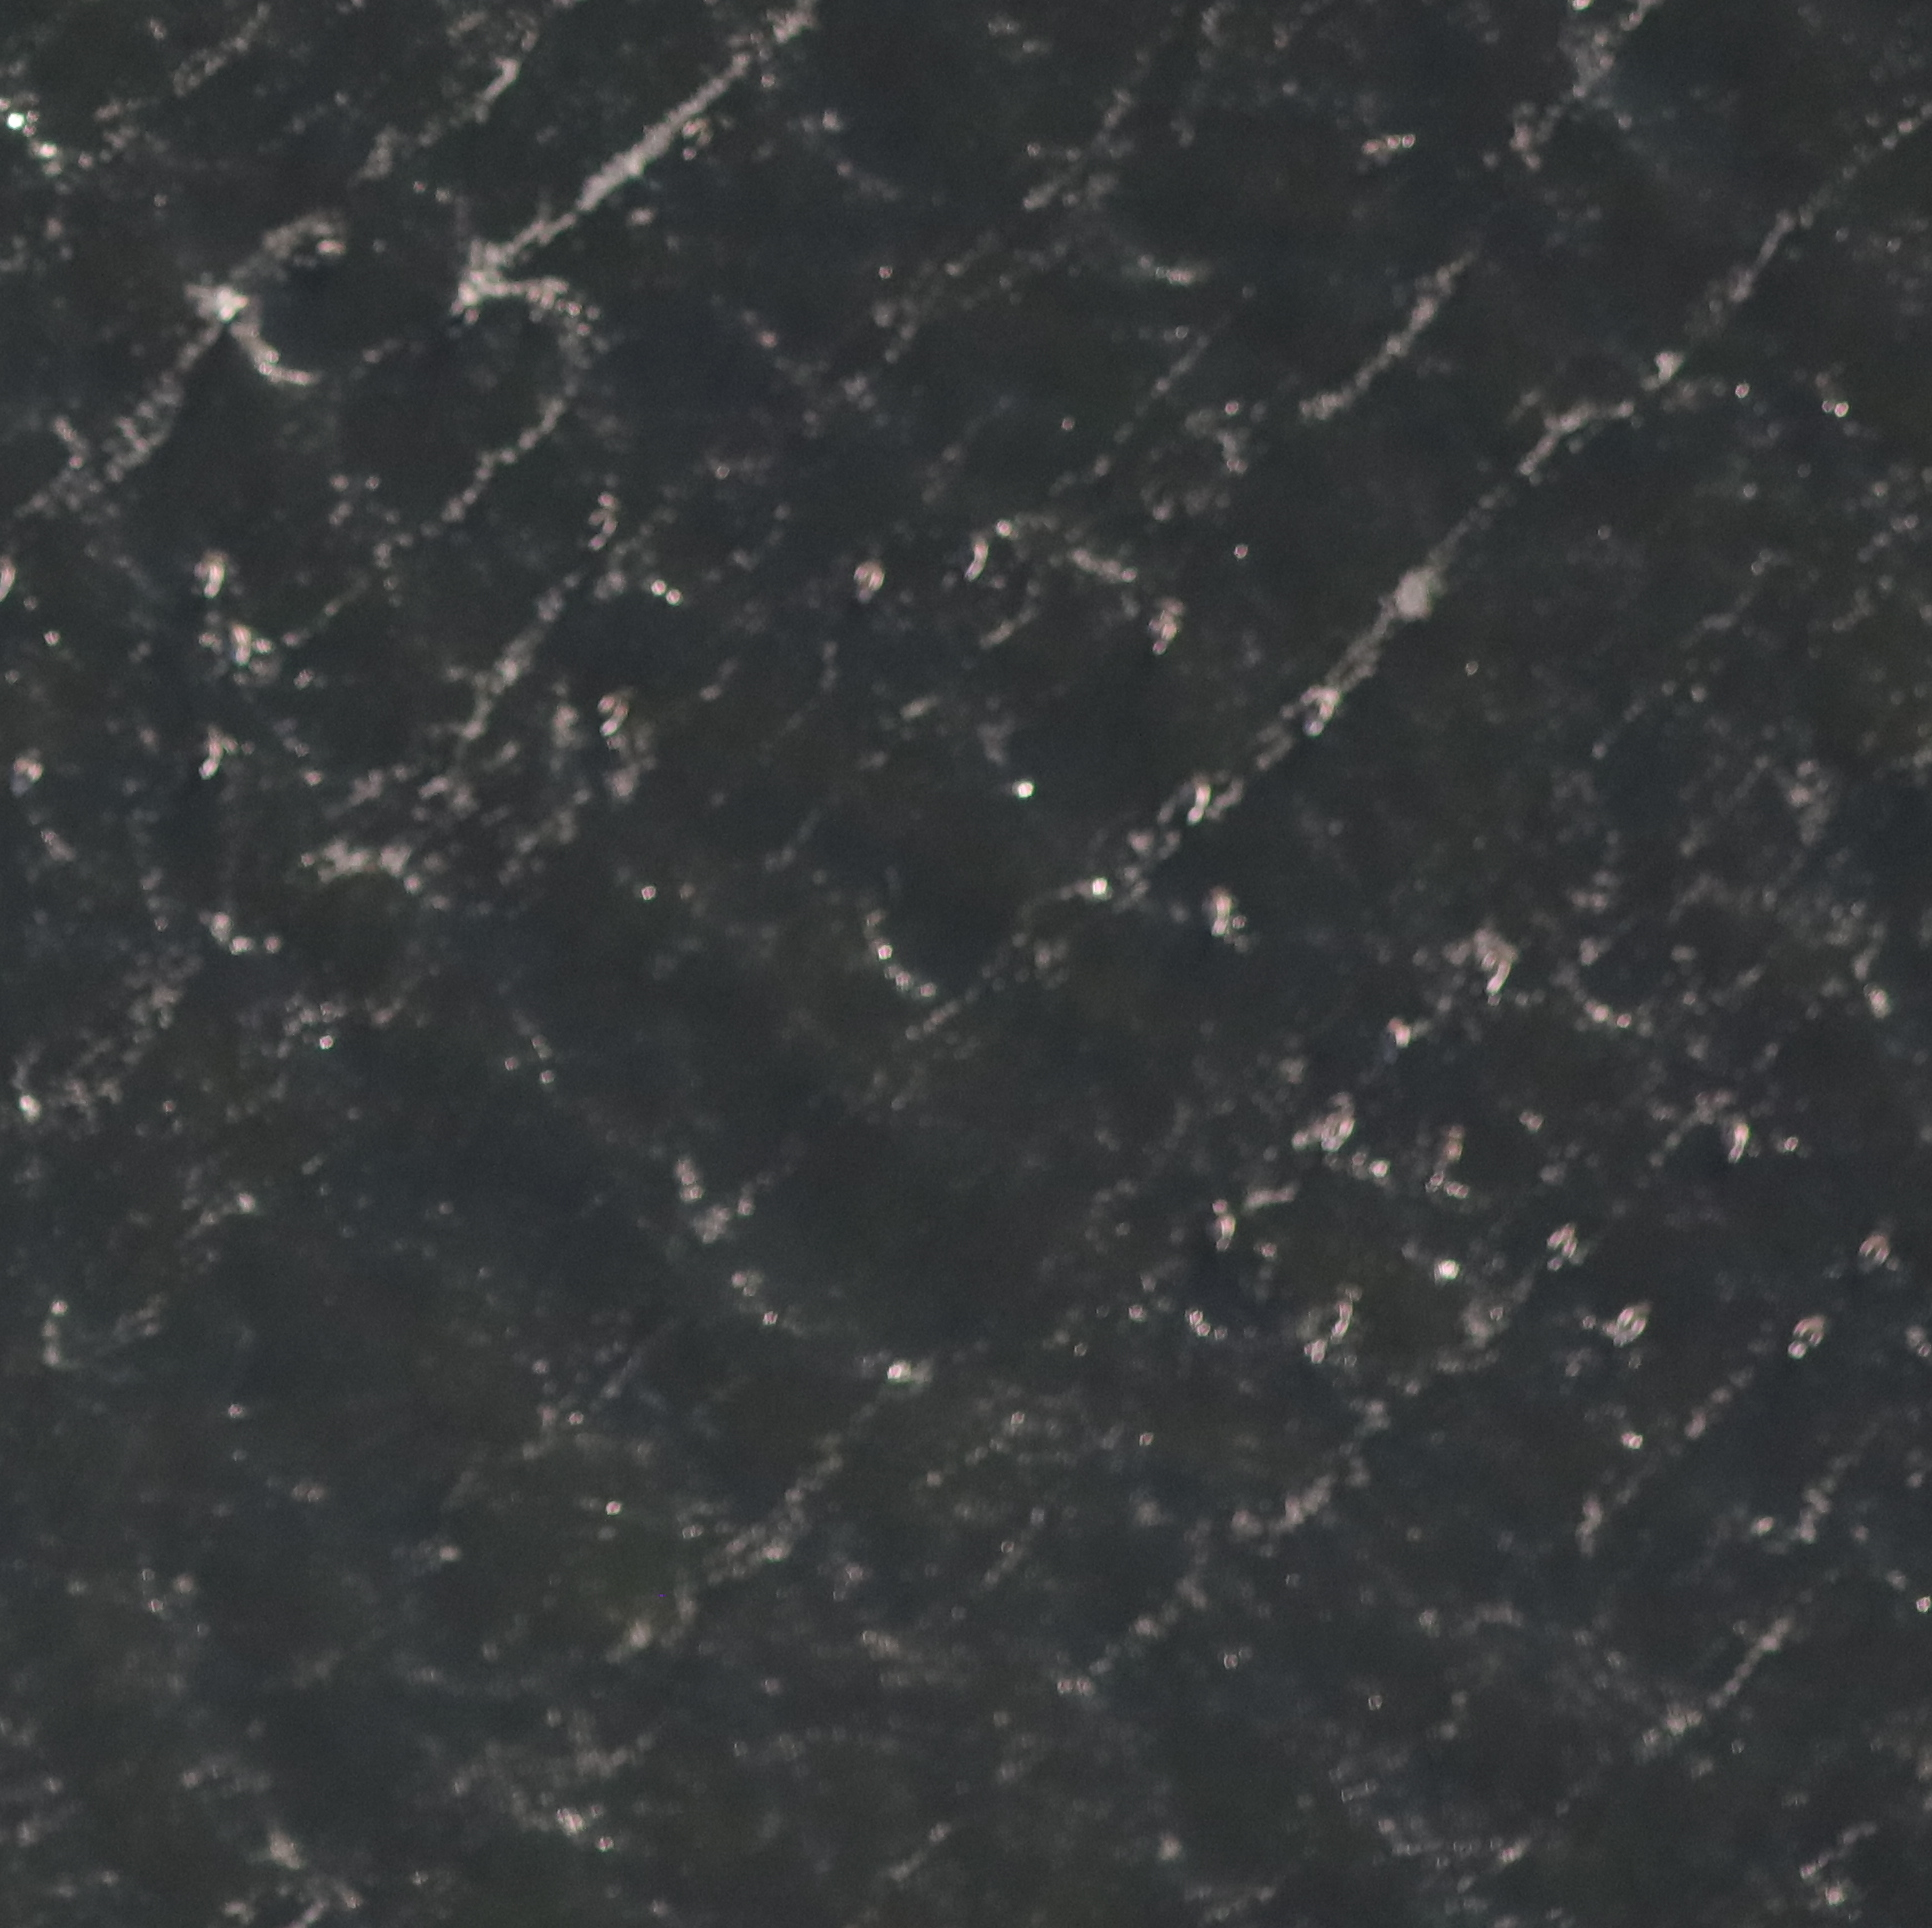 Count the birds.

21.